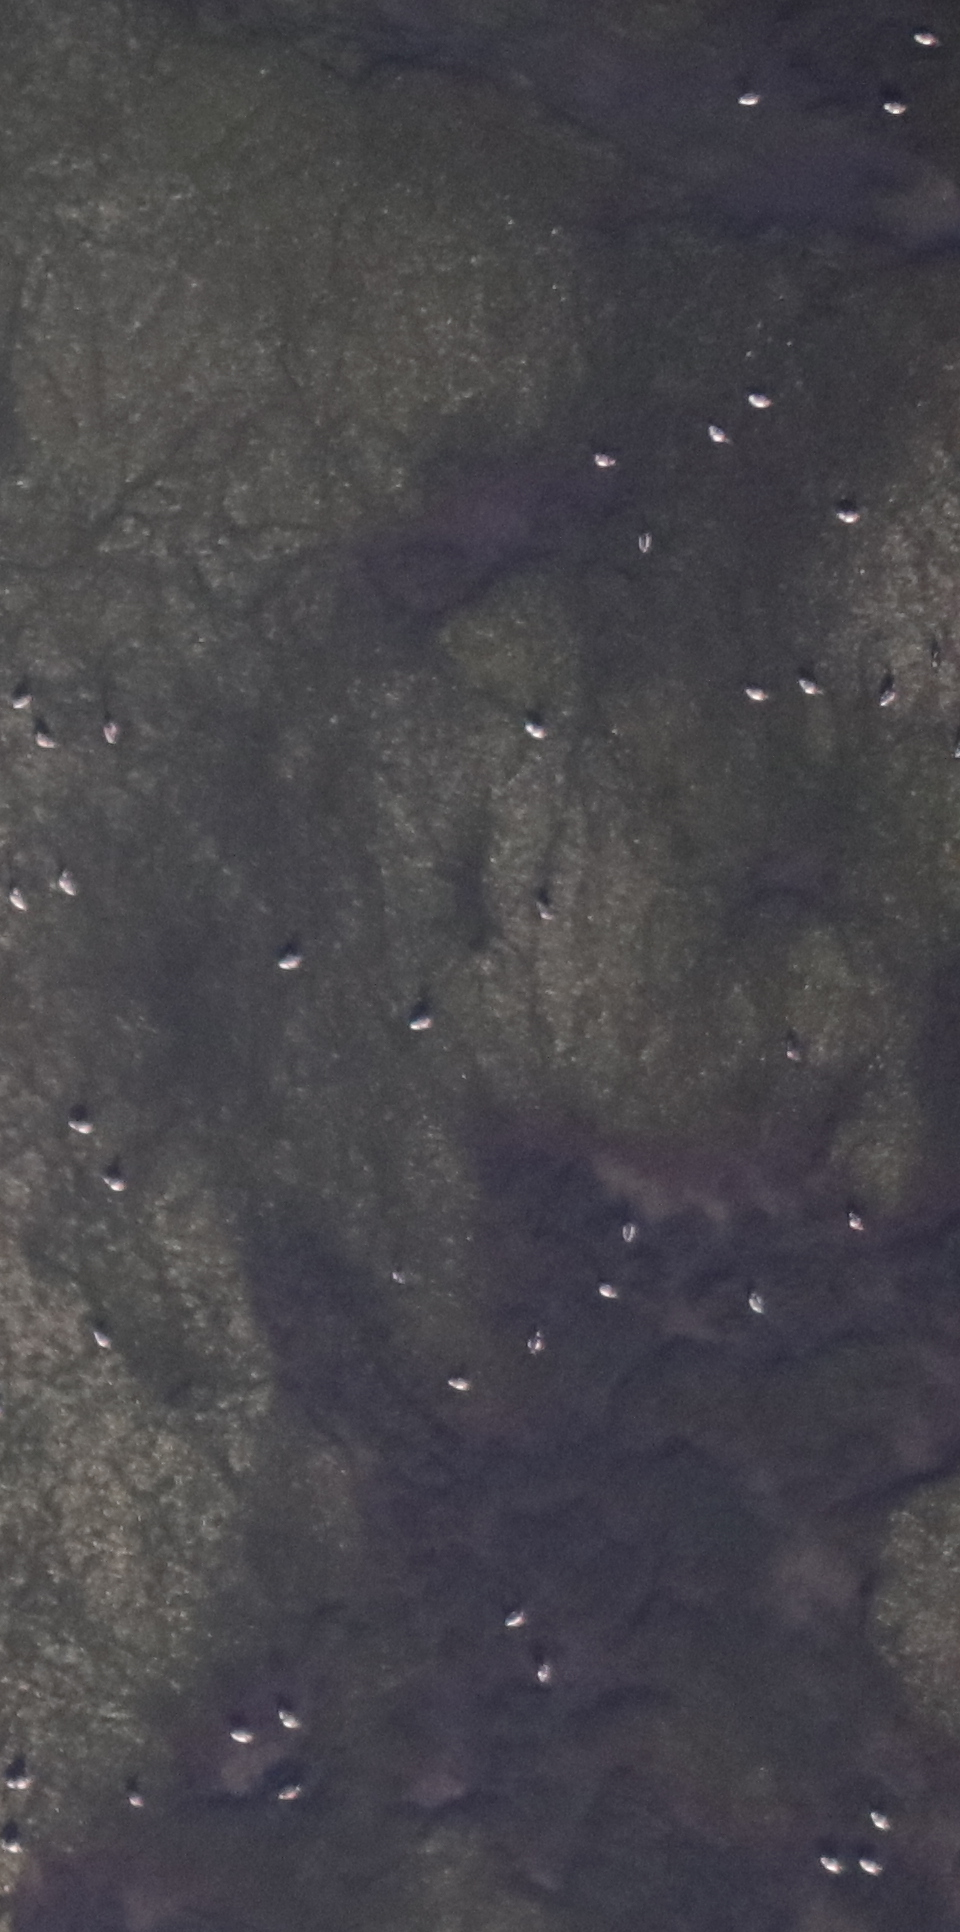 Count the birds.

43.